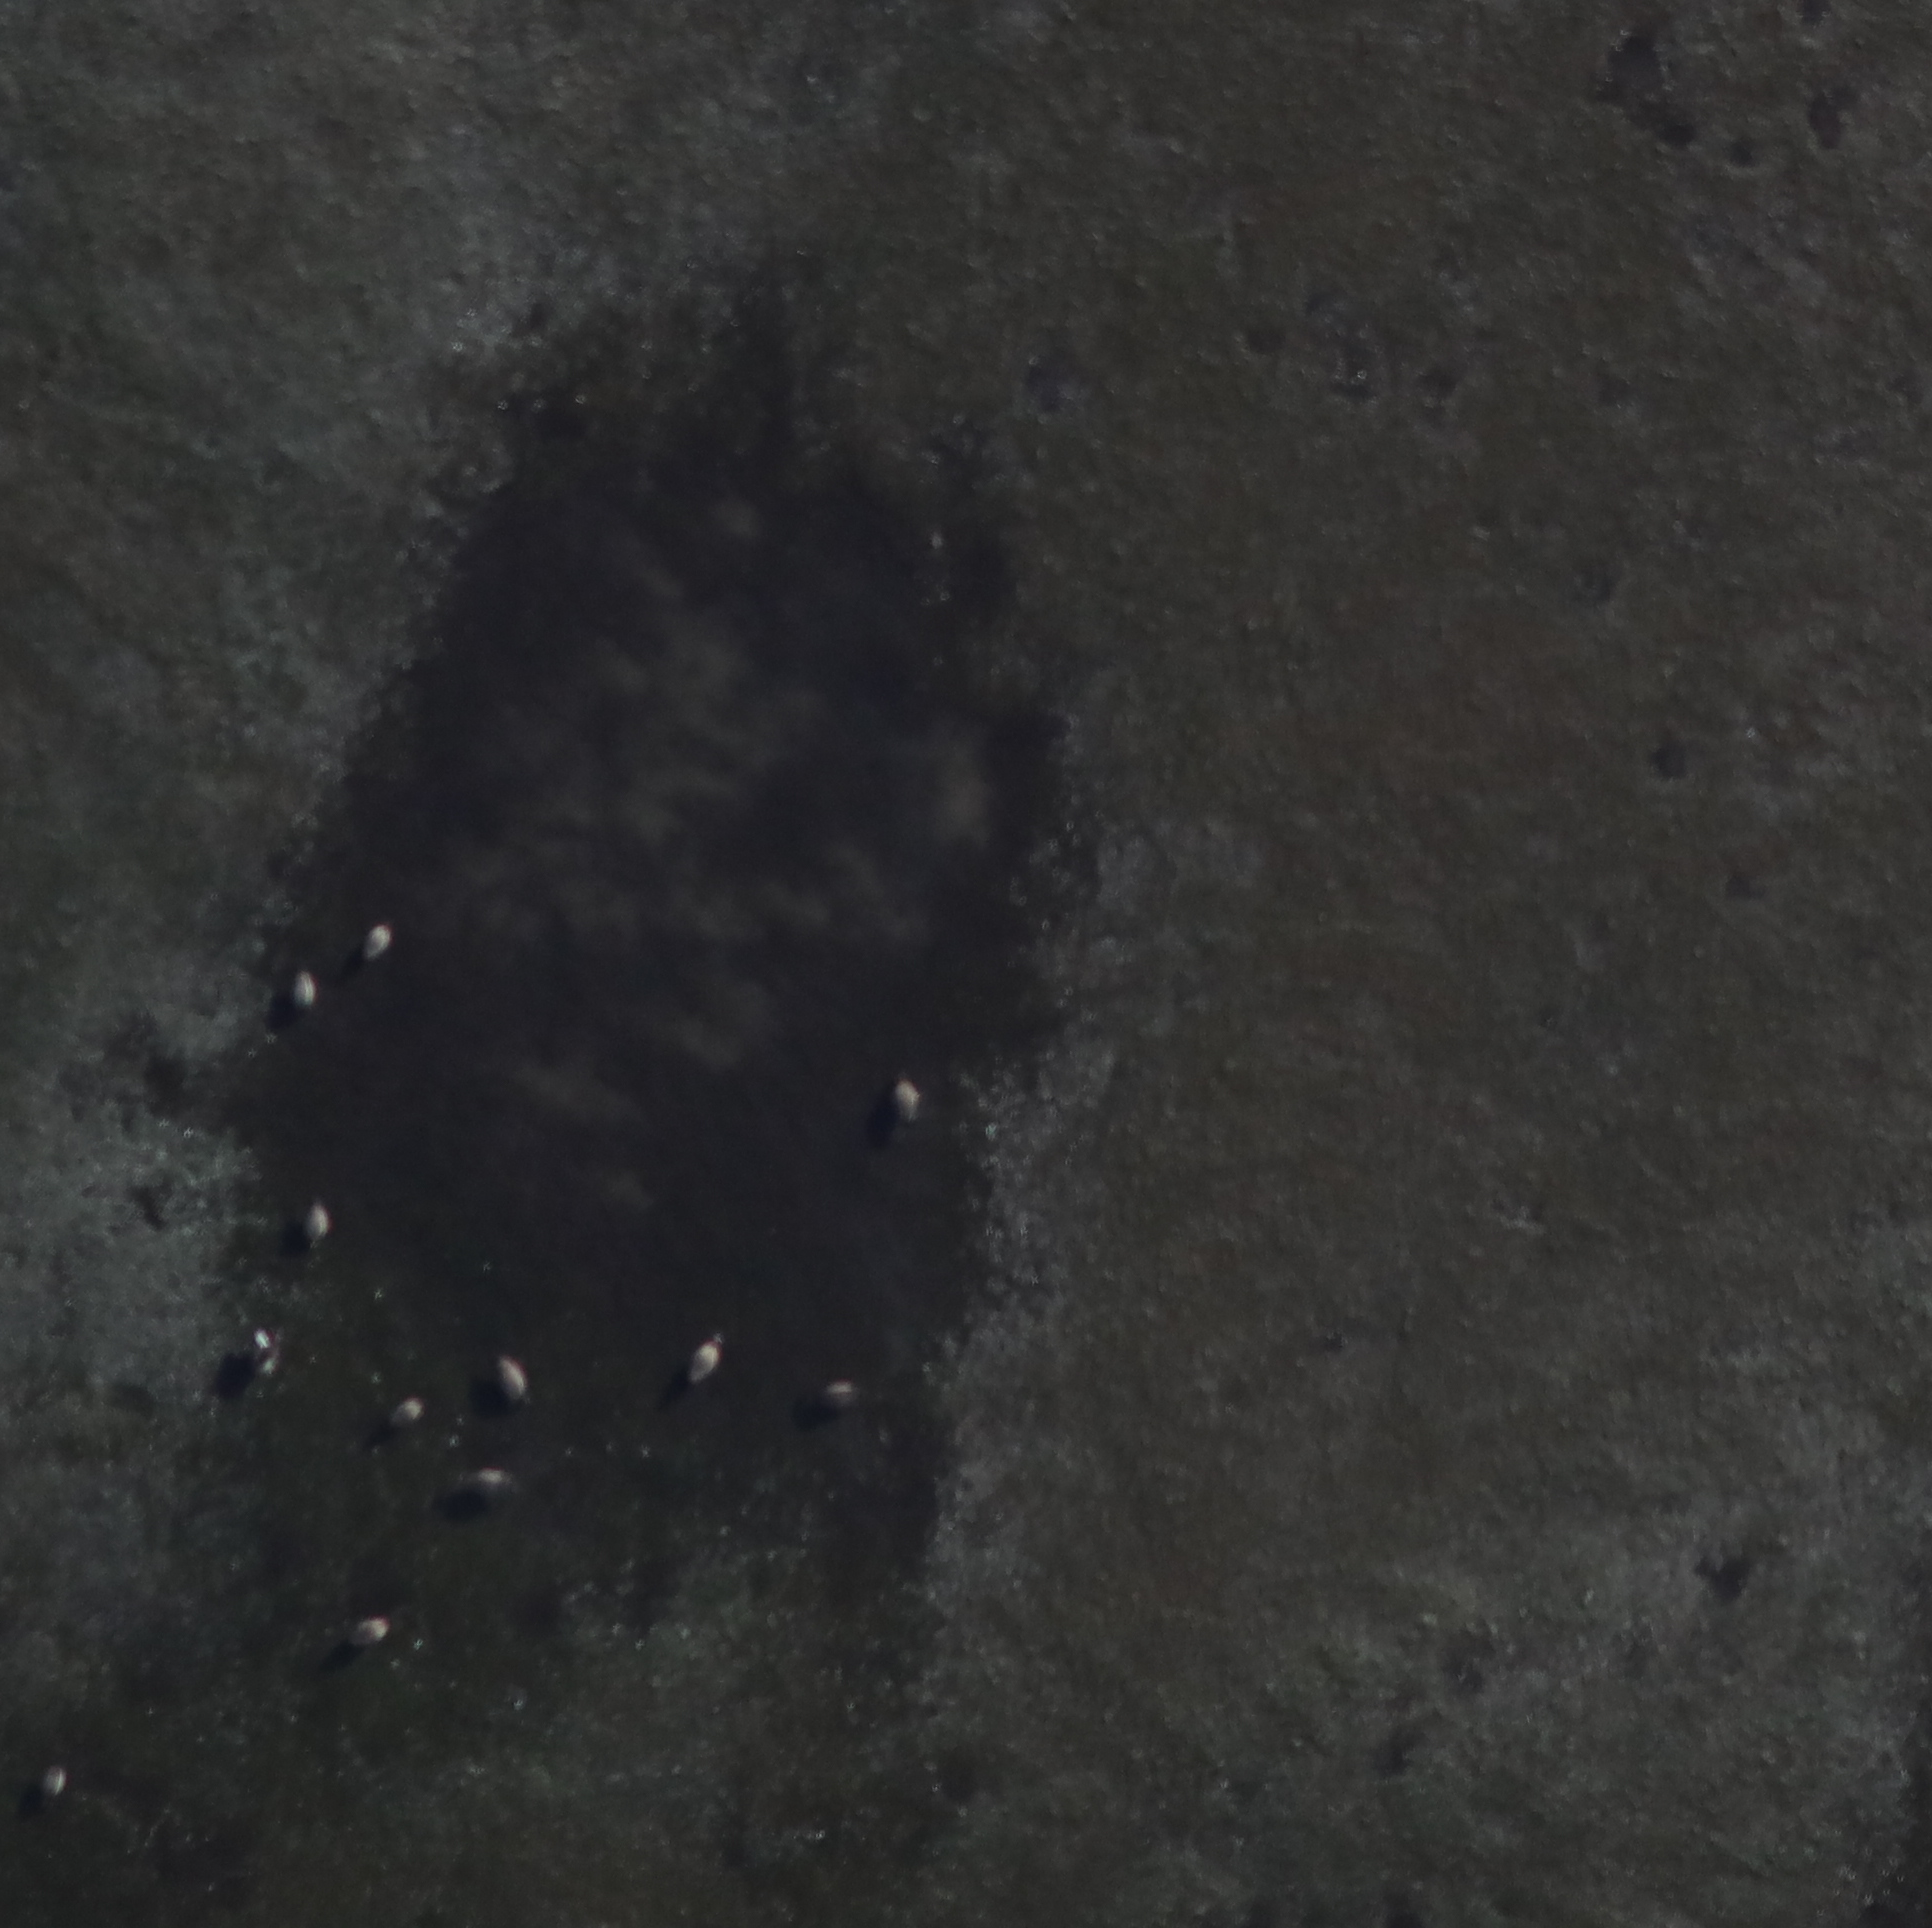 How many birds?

12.